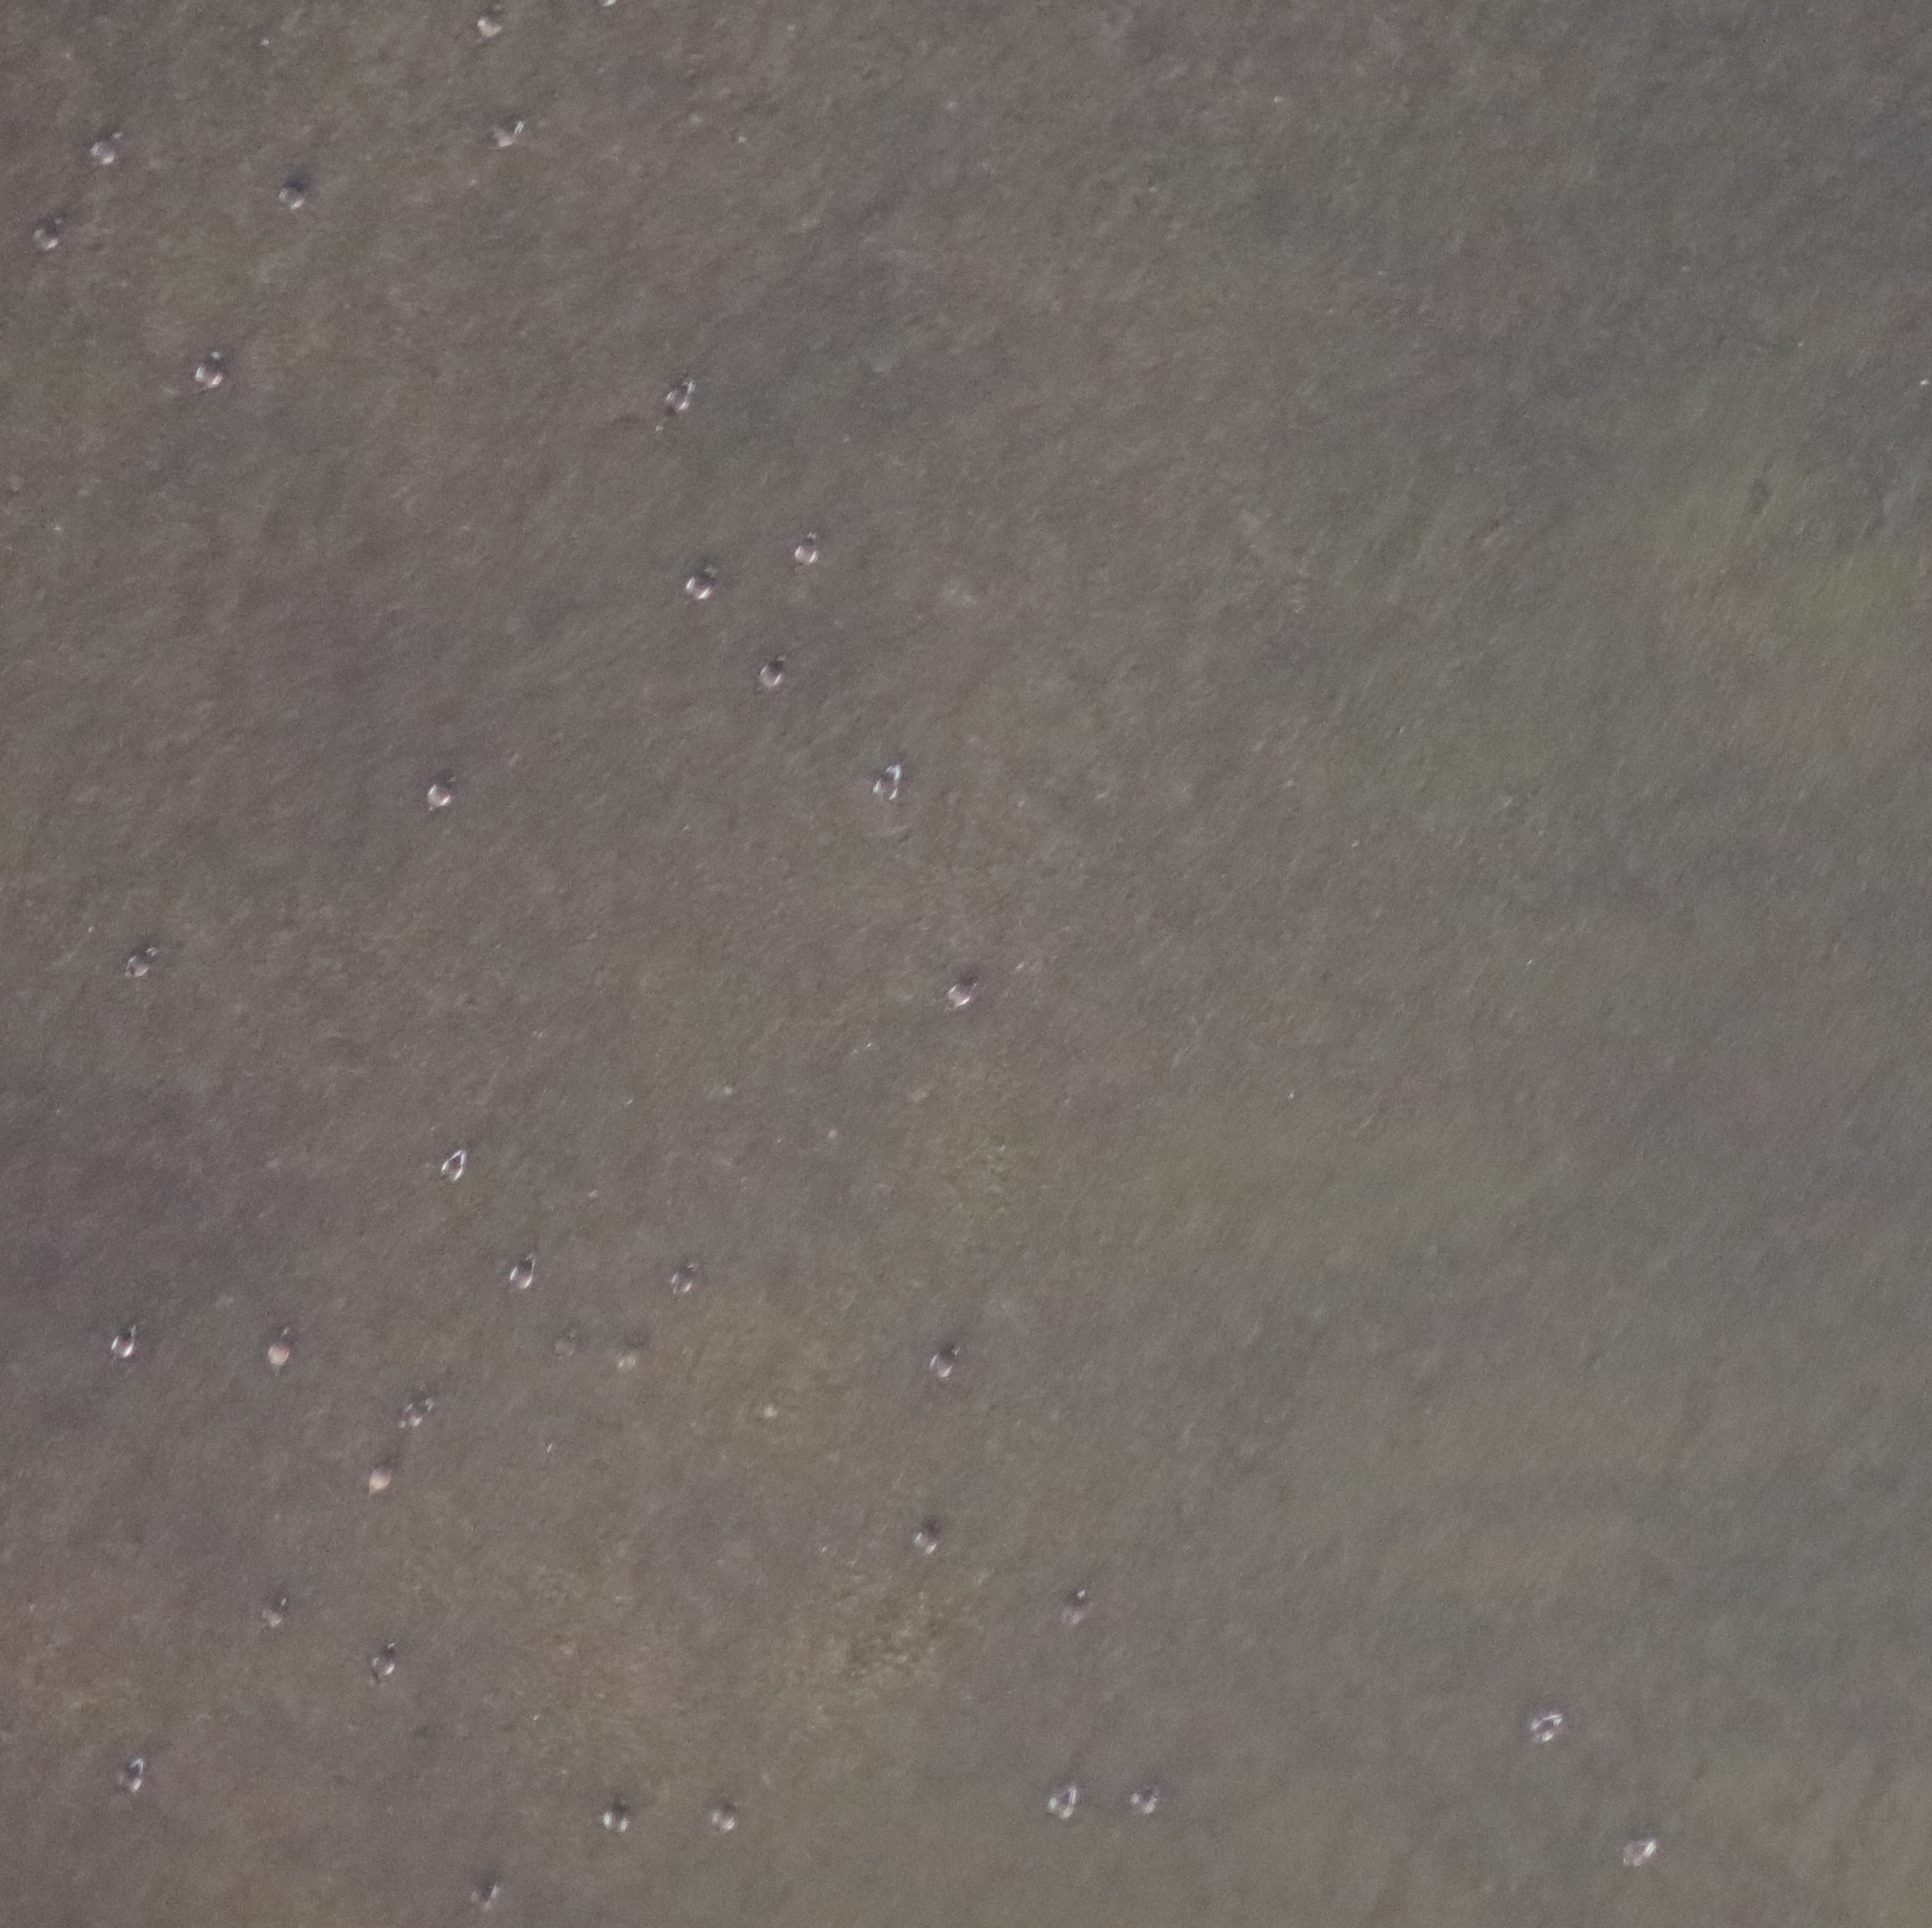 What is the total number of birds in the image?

34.